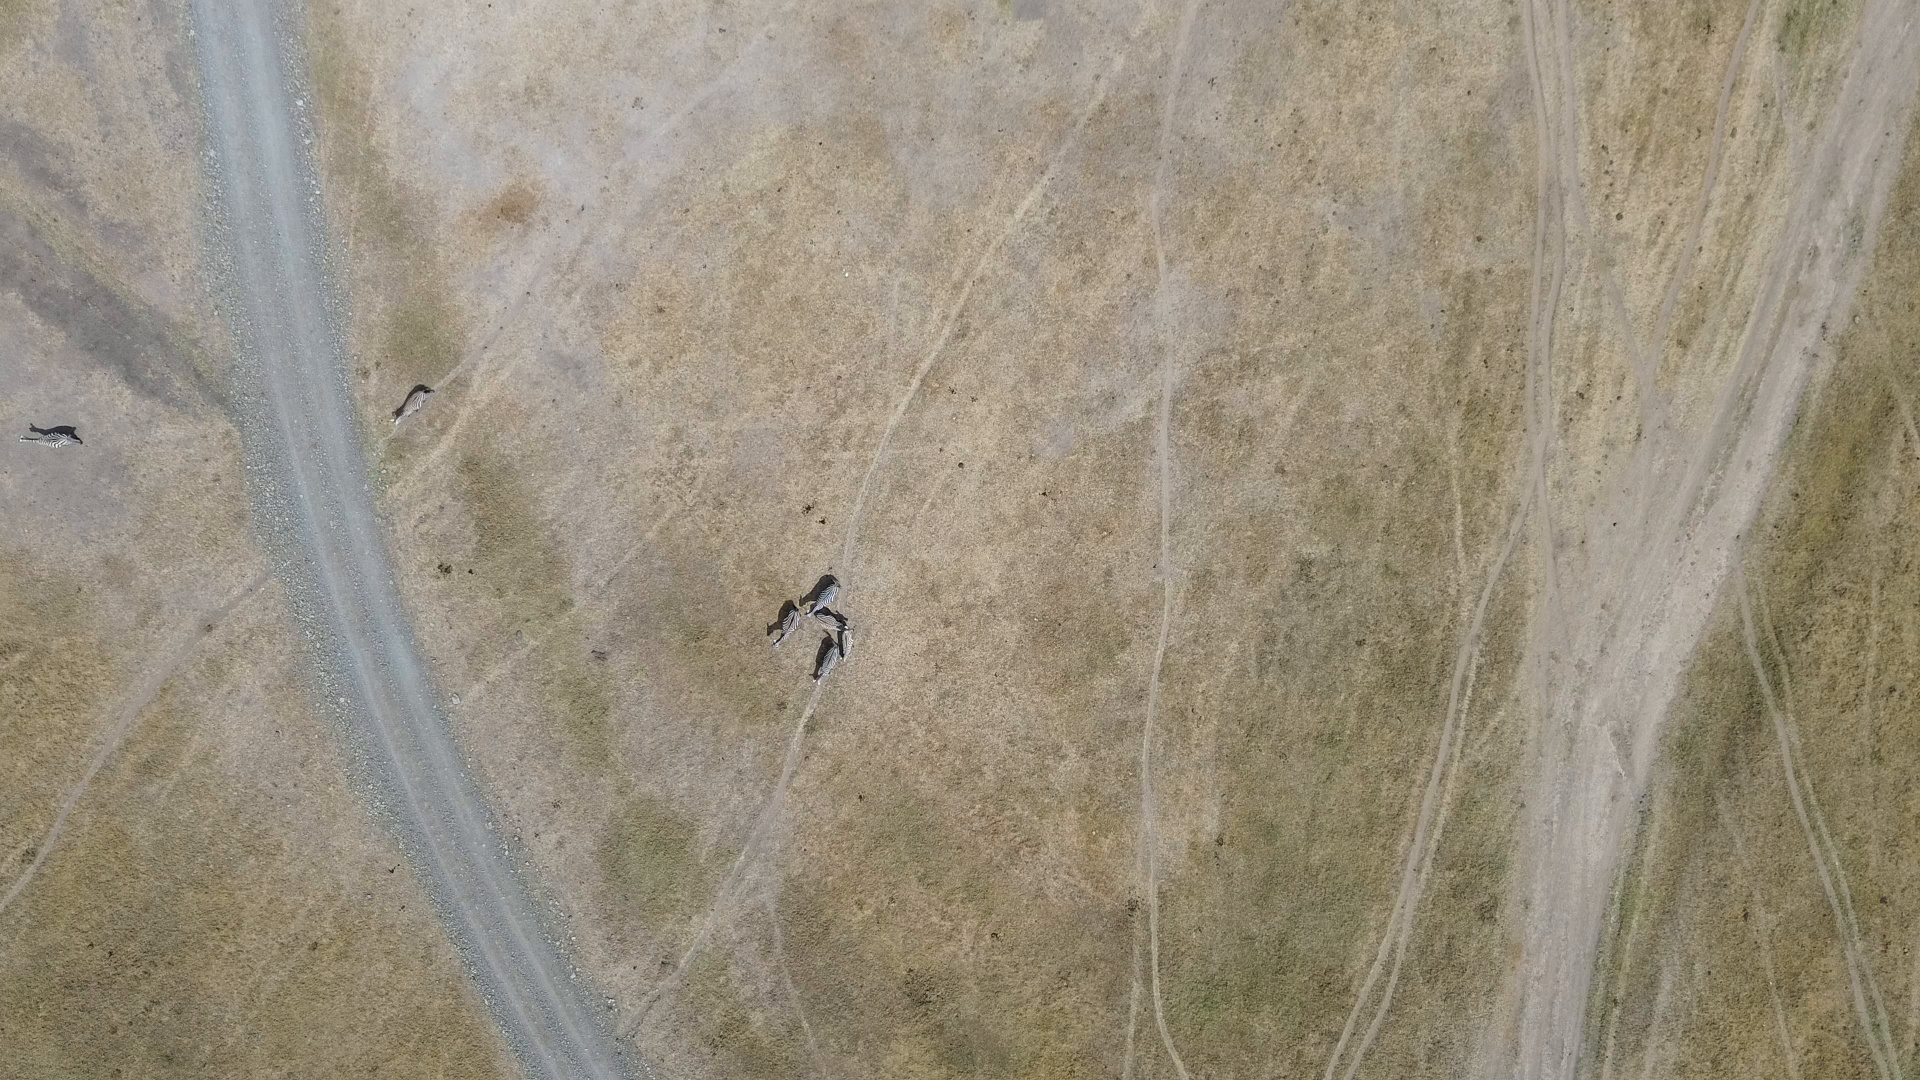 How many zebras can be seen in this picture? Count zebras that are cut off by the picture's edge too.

7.